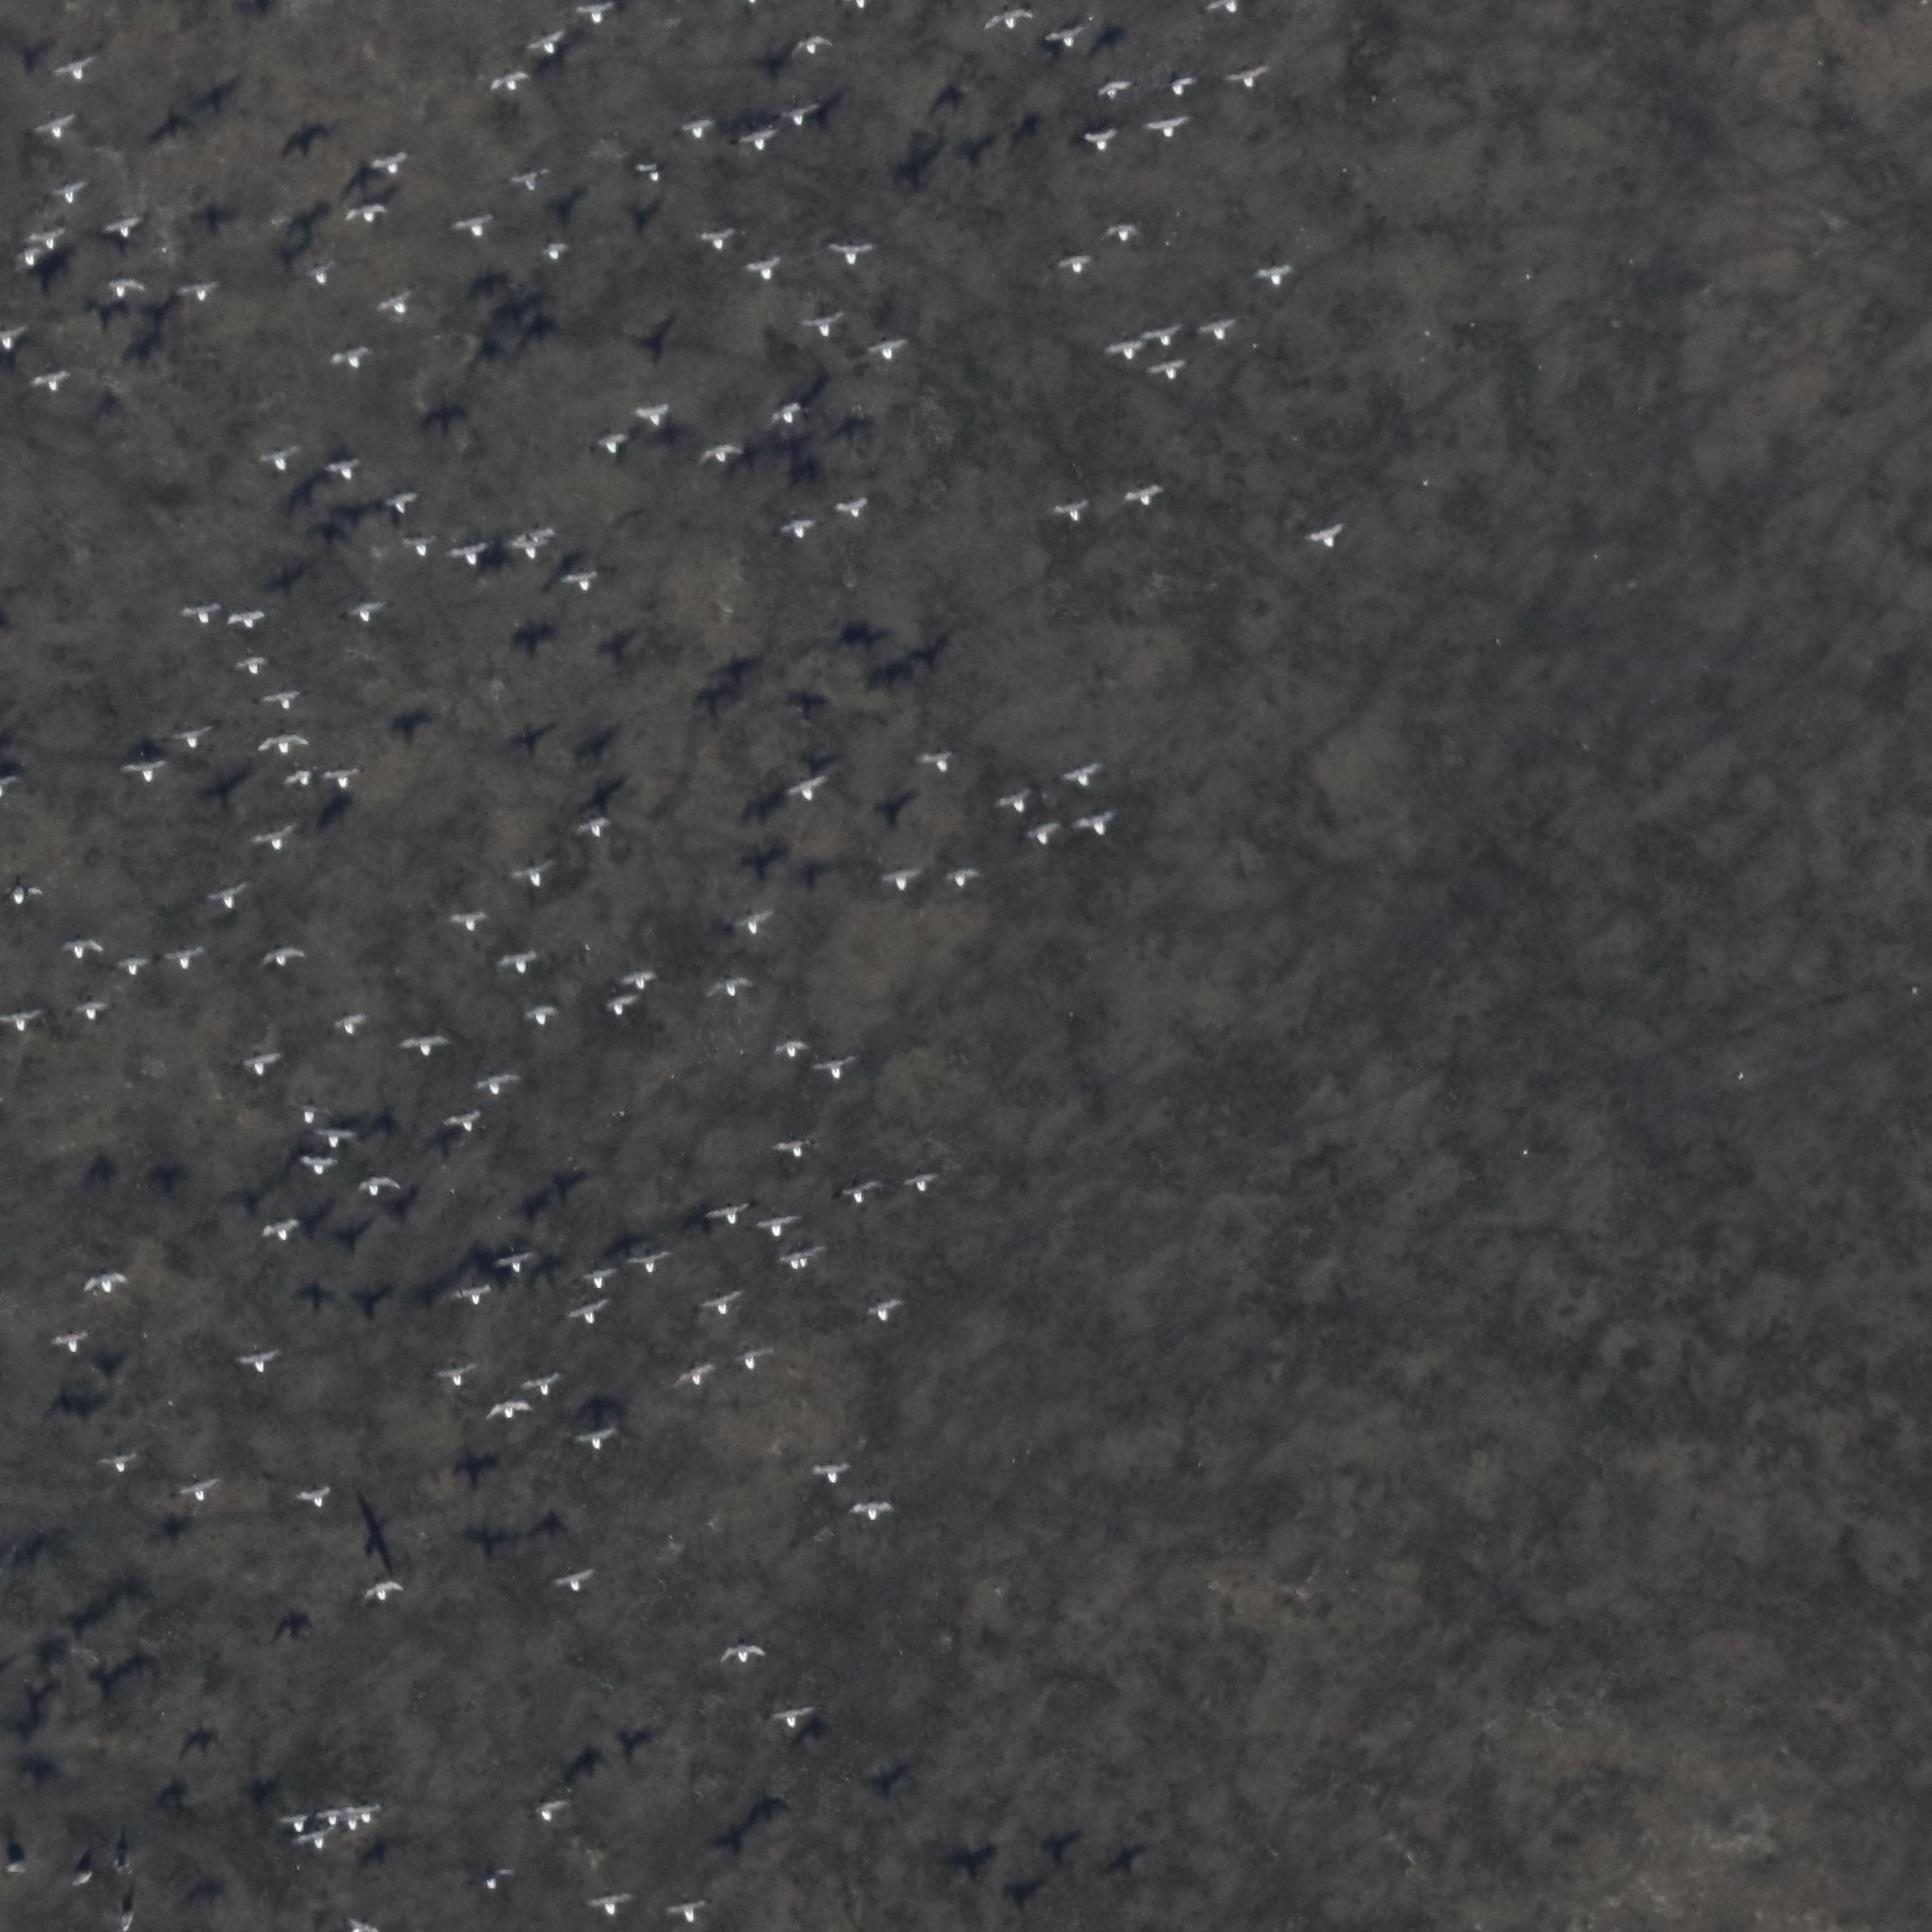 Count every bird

155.